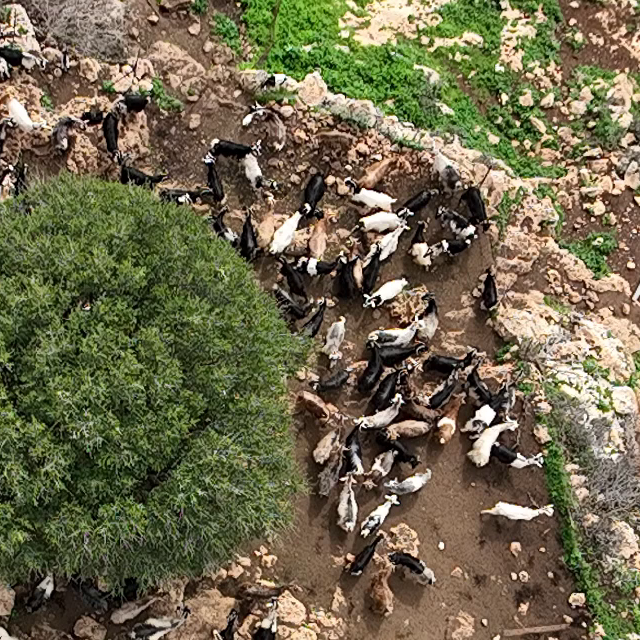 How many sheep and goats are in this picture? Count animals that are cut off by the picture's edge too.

87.